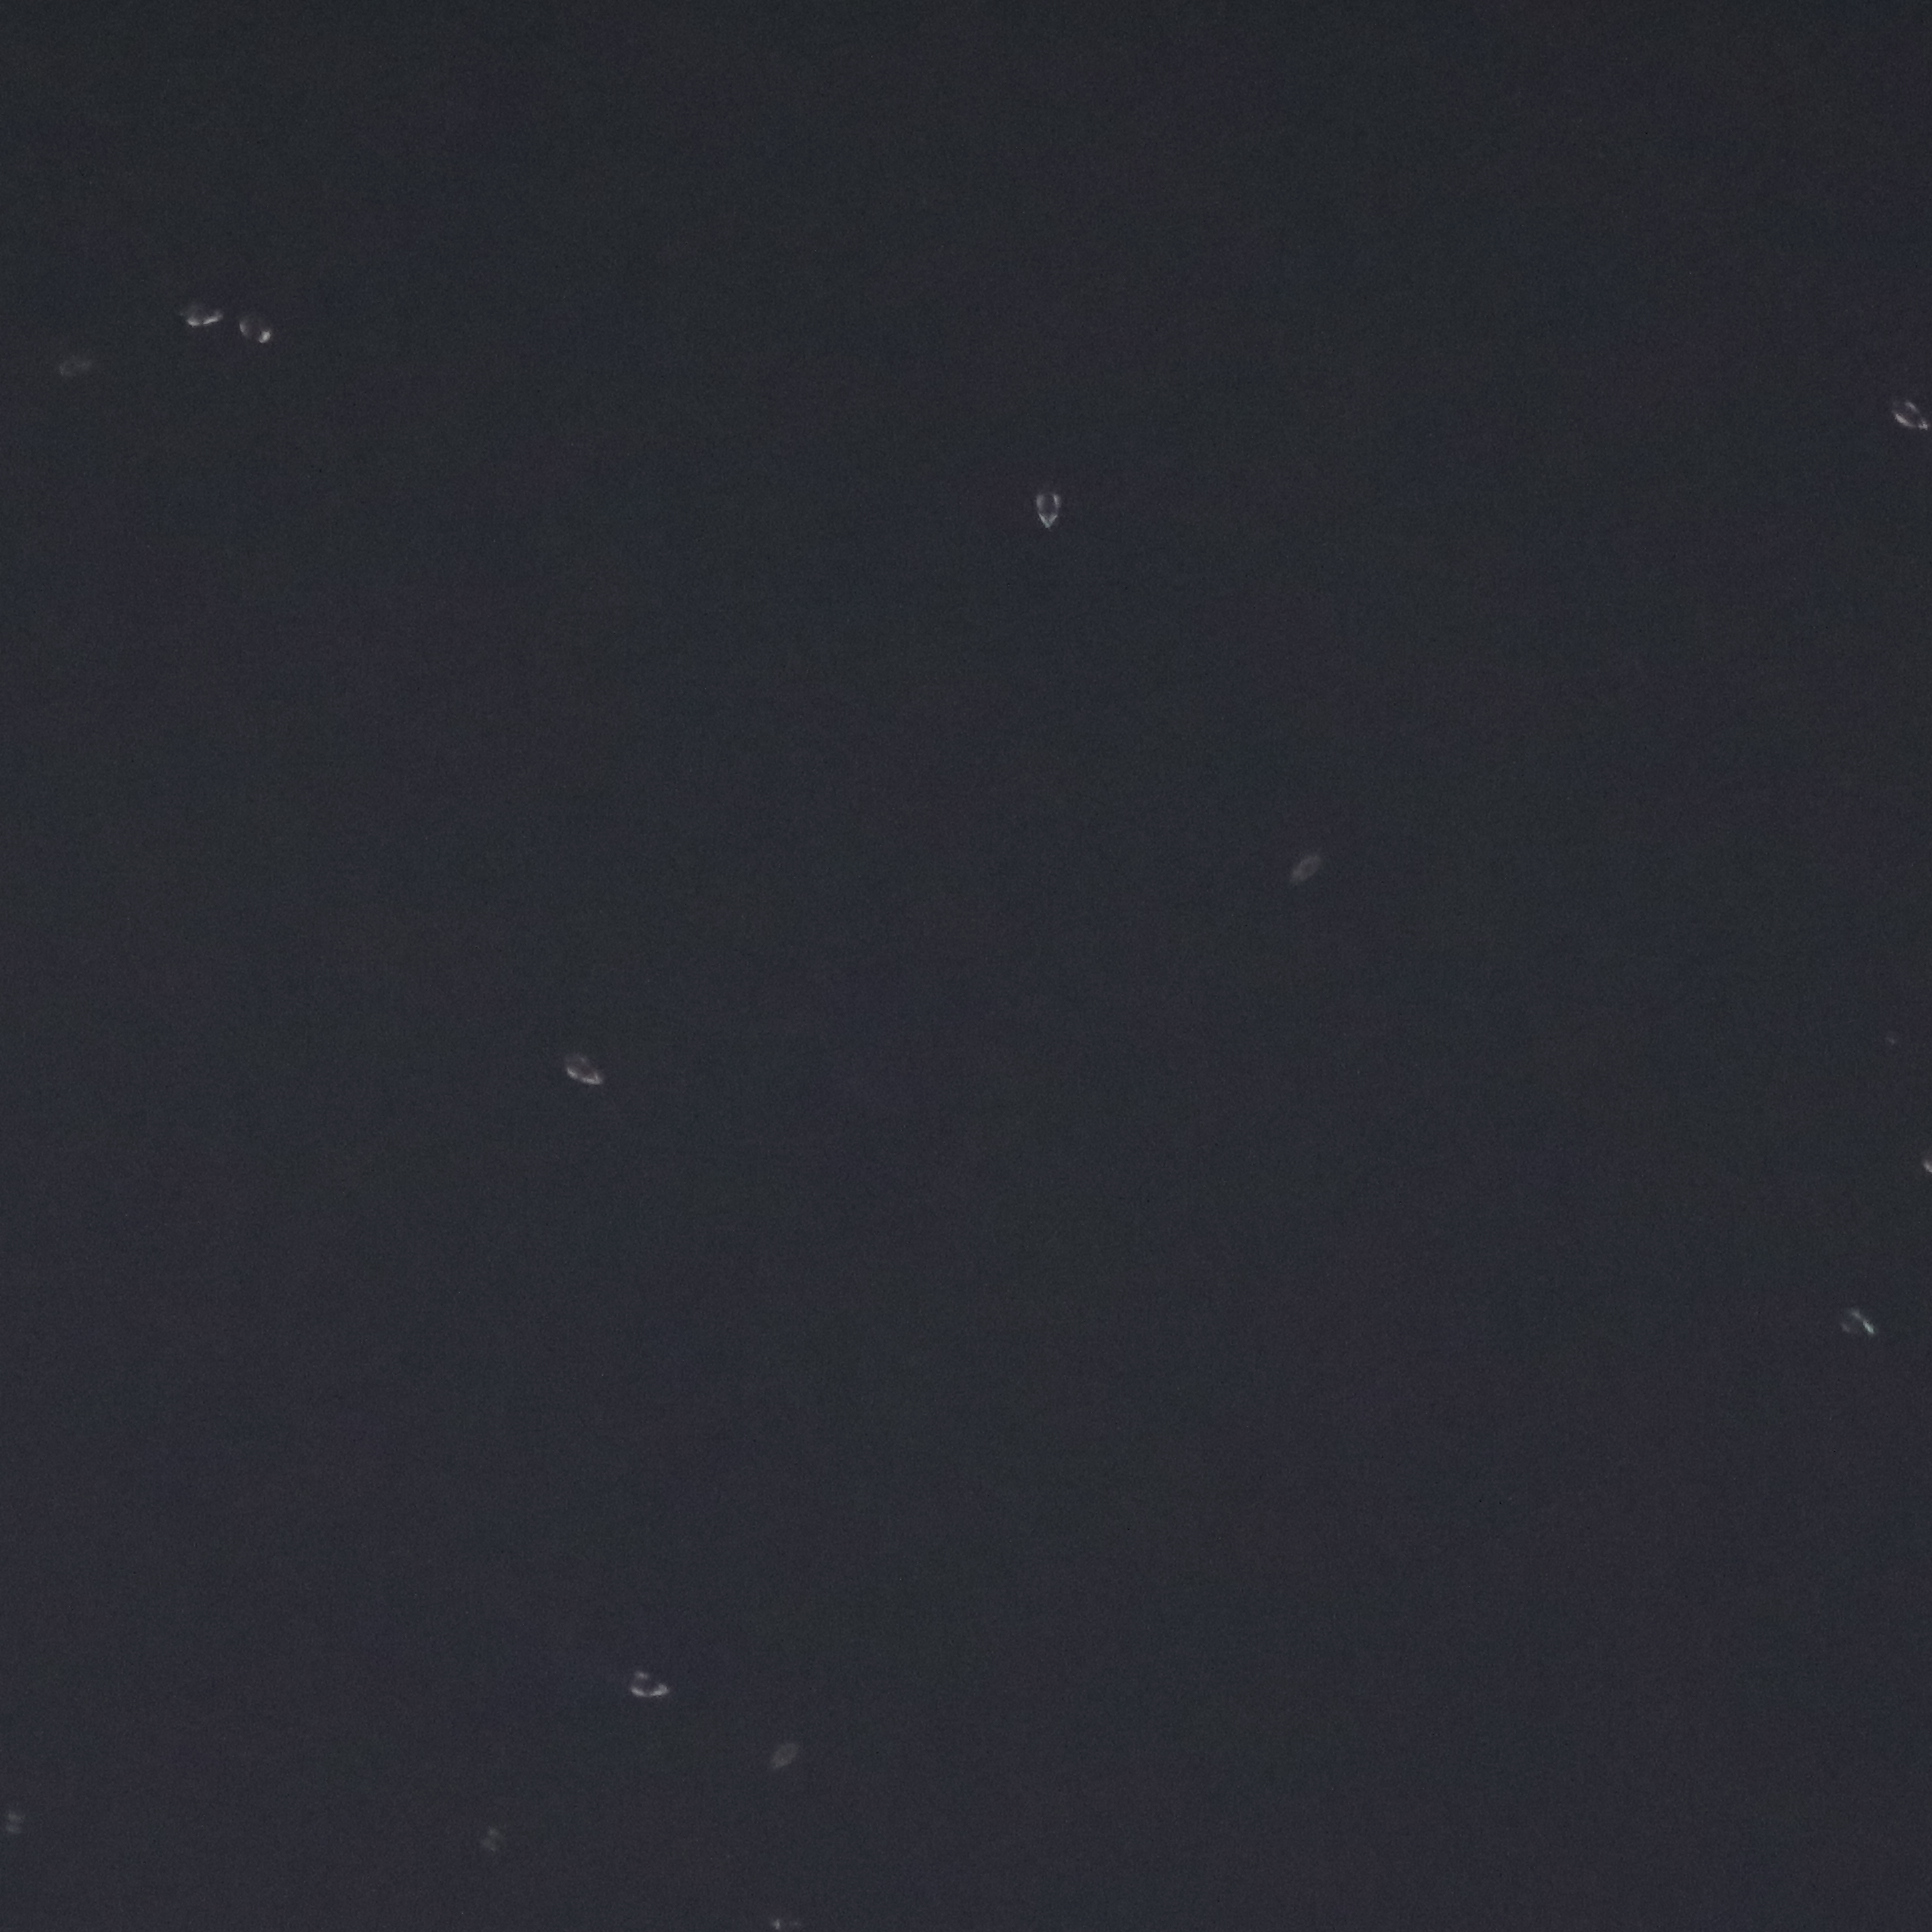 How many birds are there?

13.